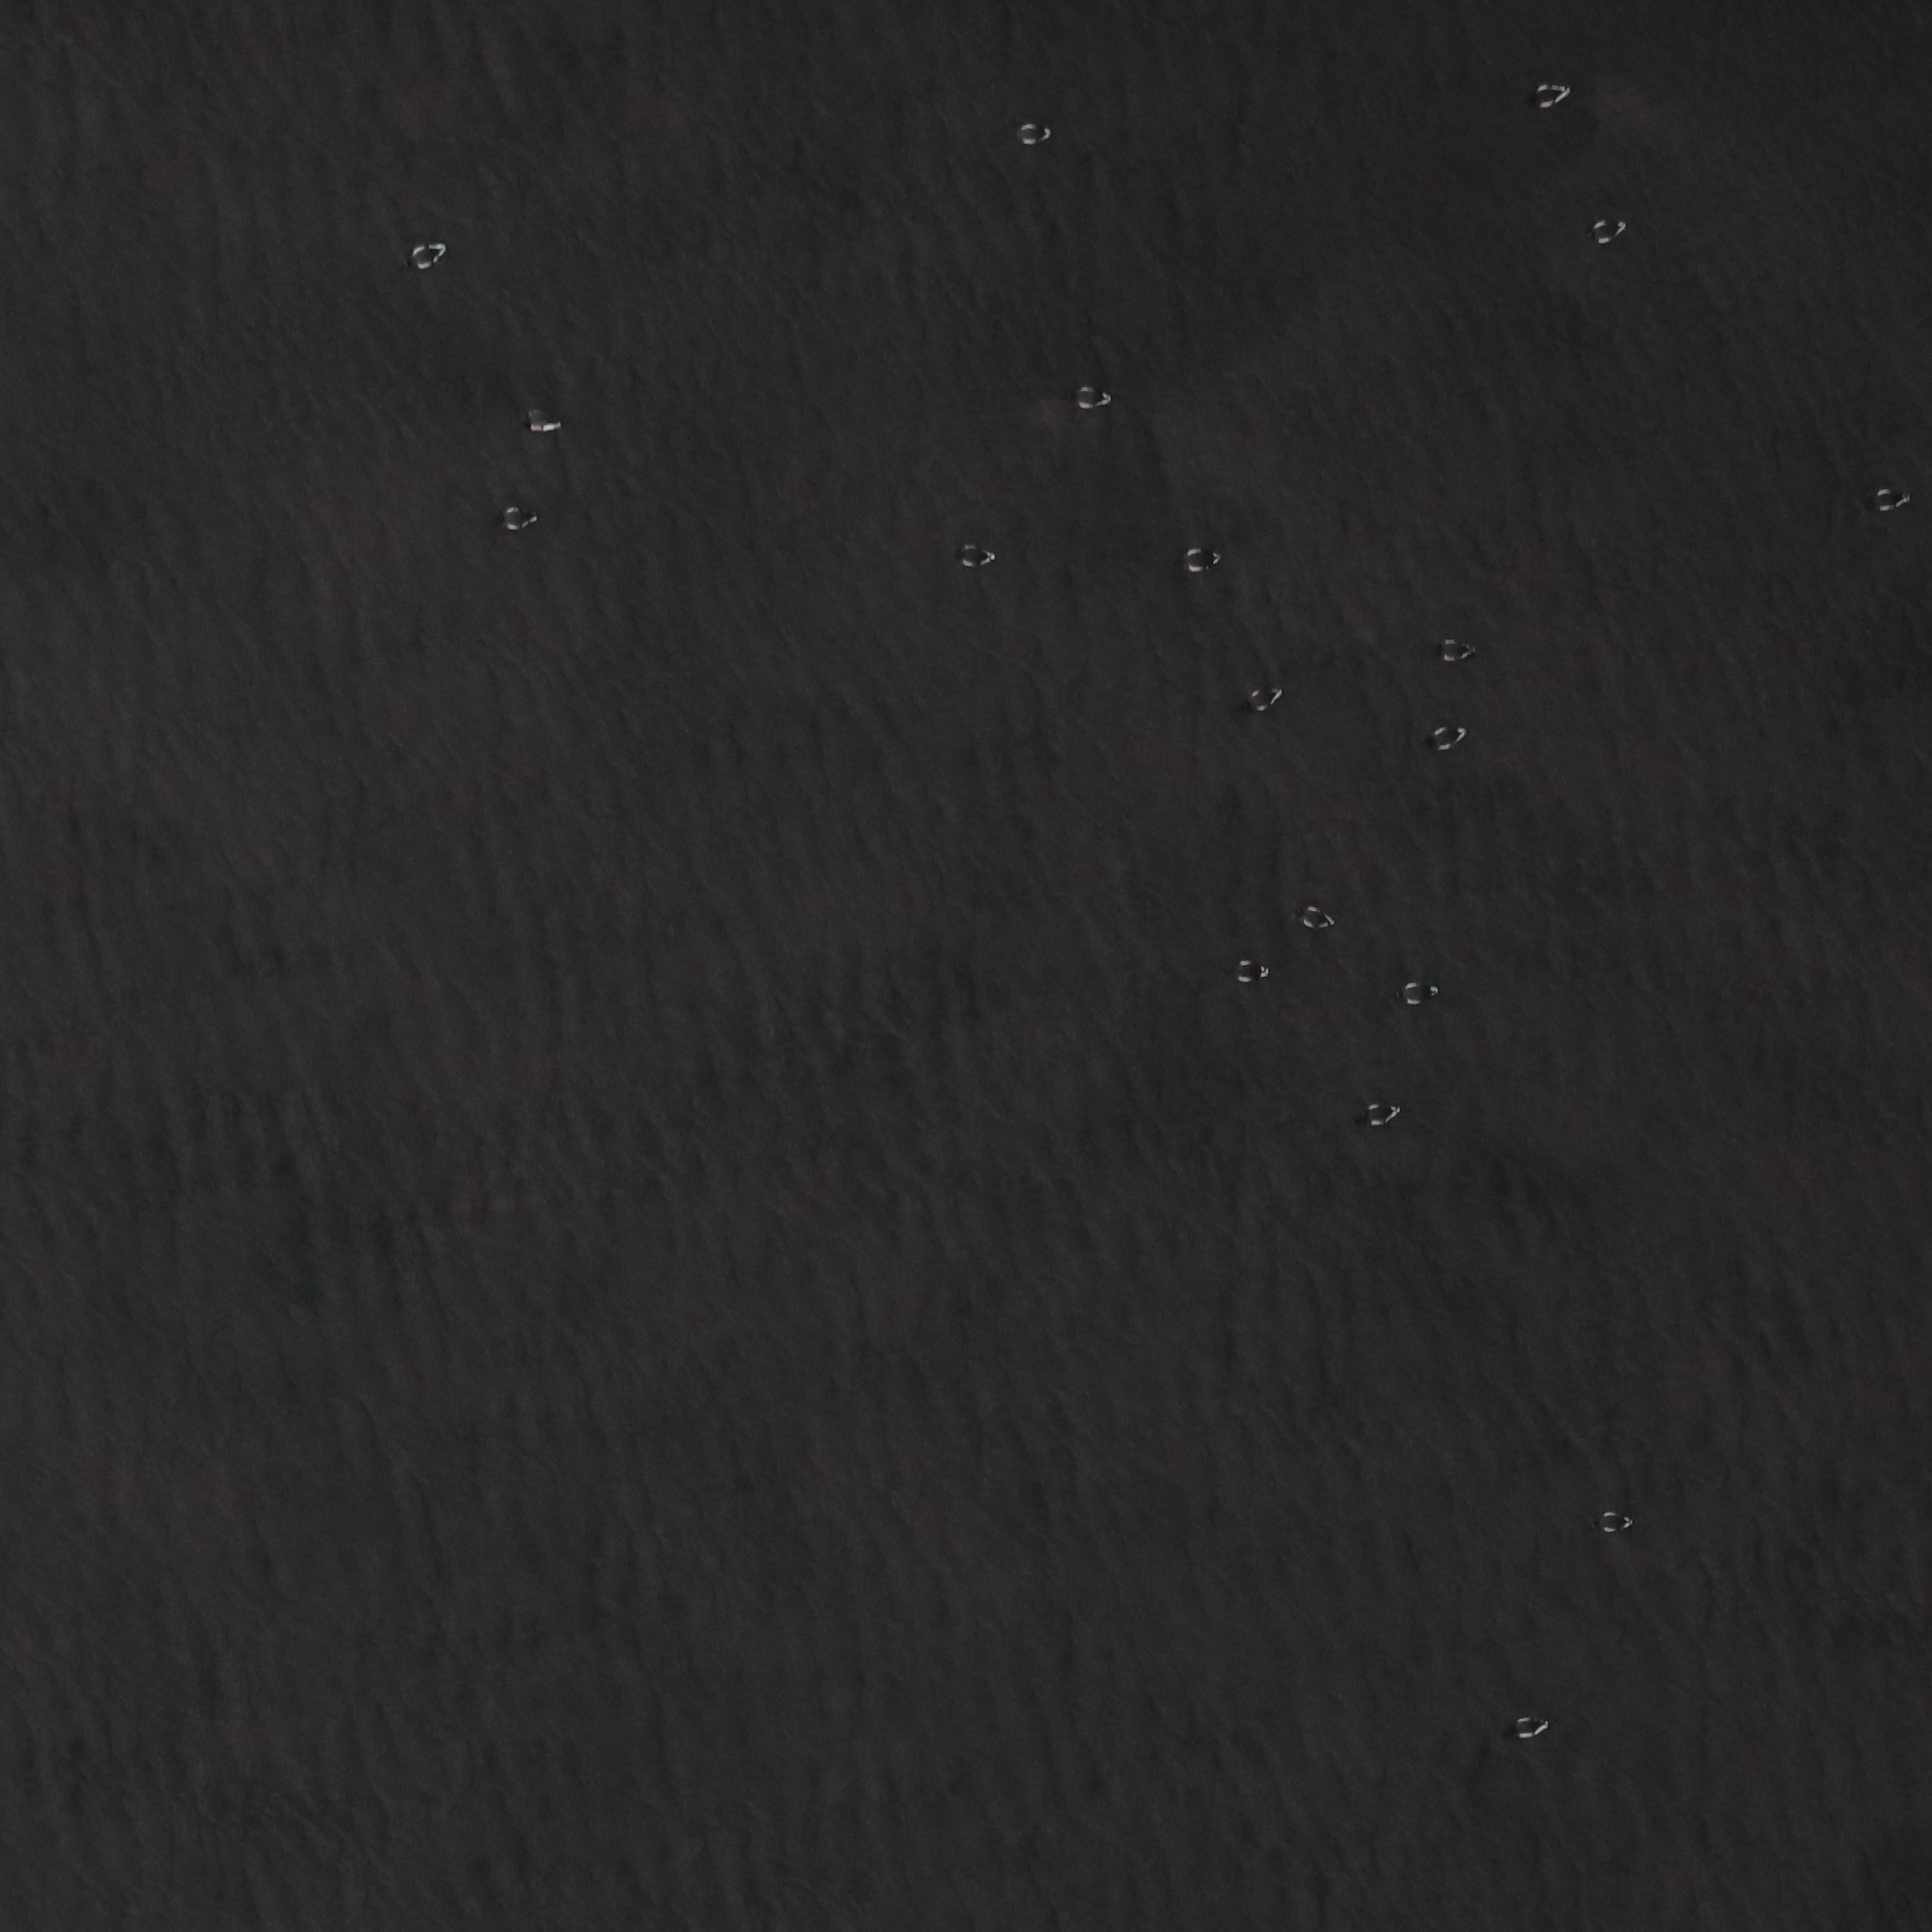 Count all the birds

19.